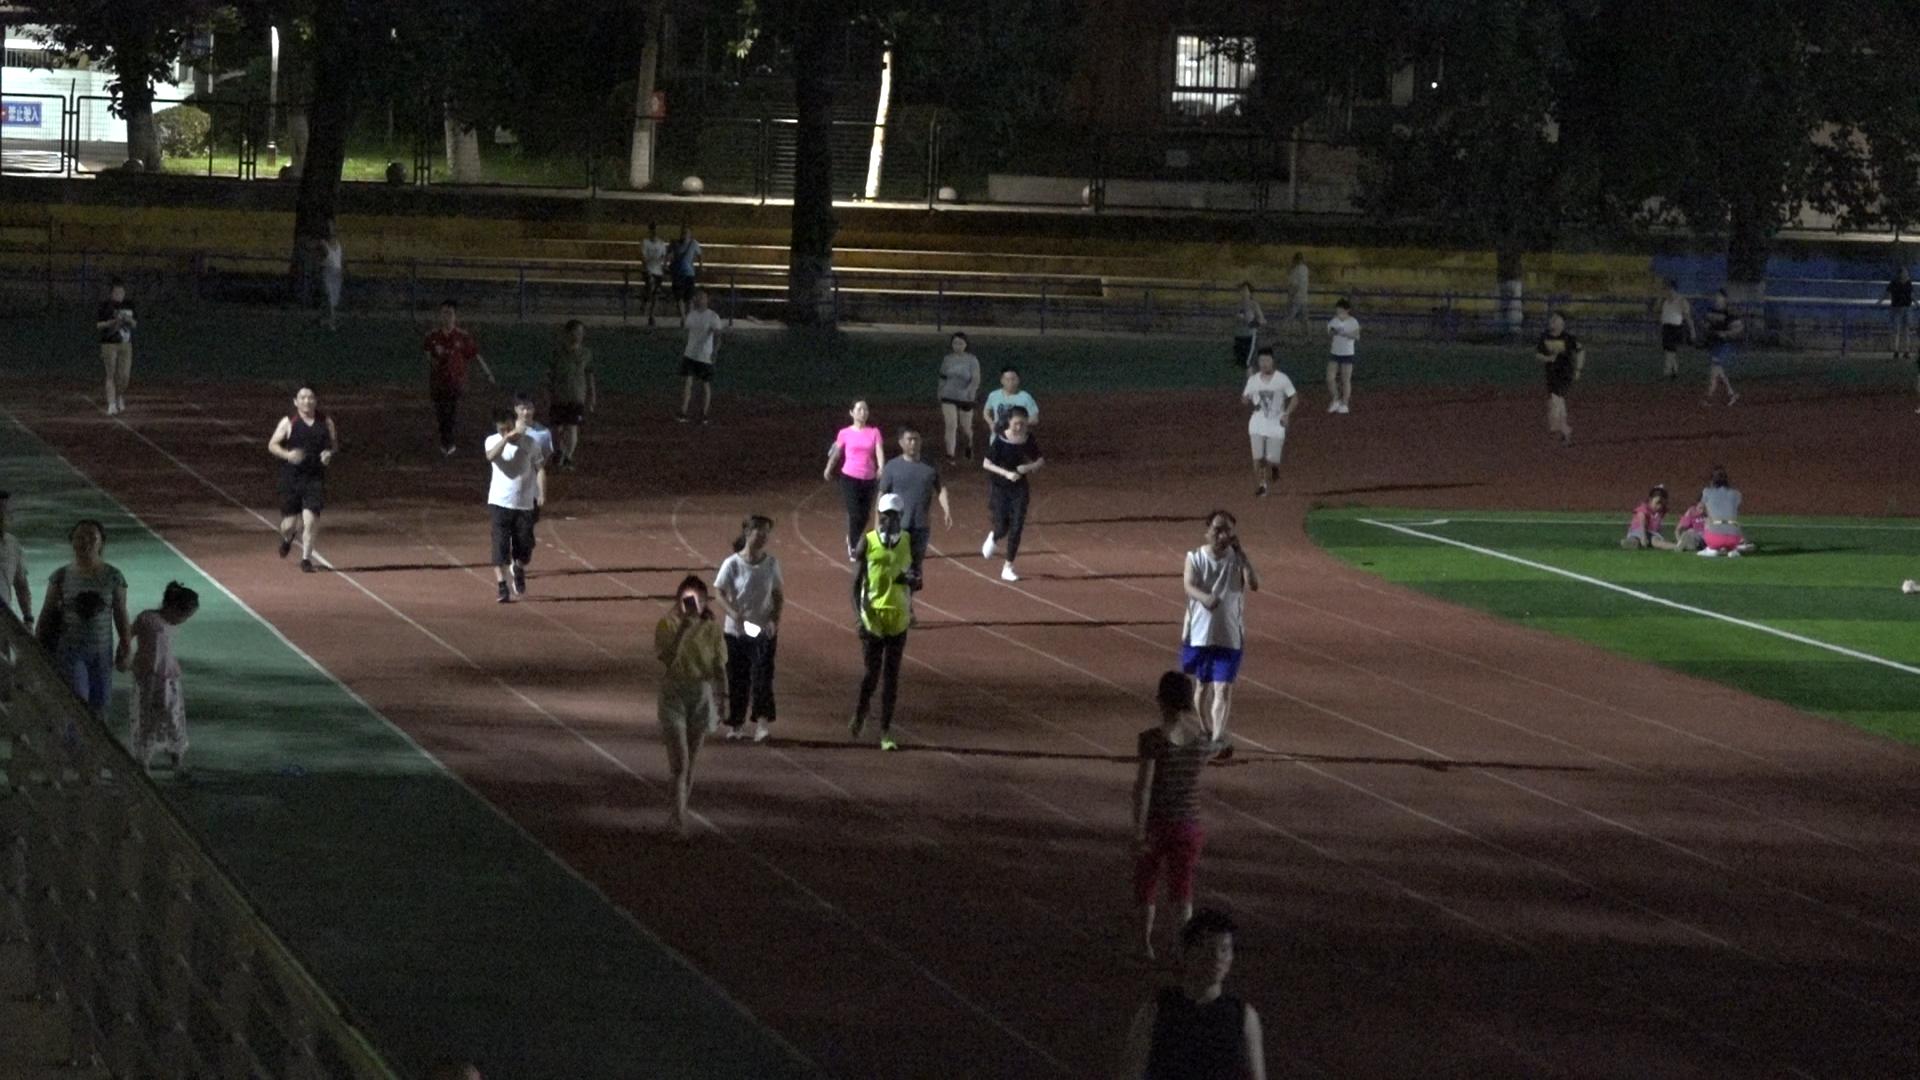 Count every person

31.